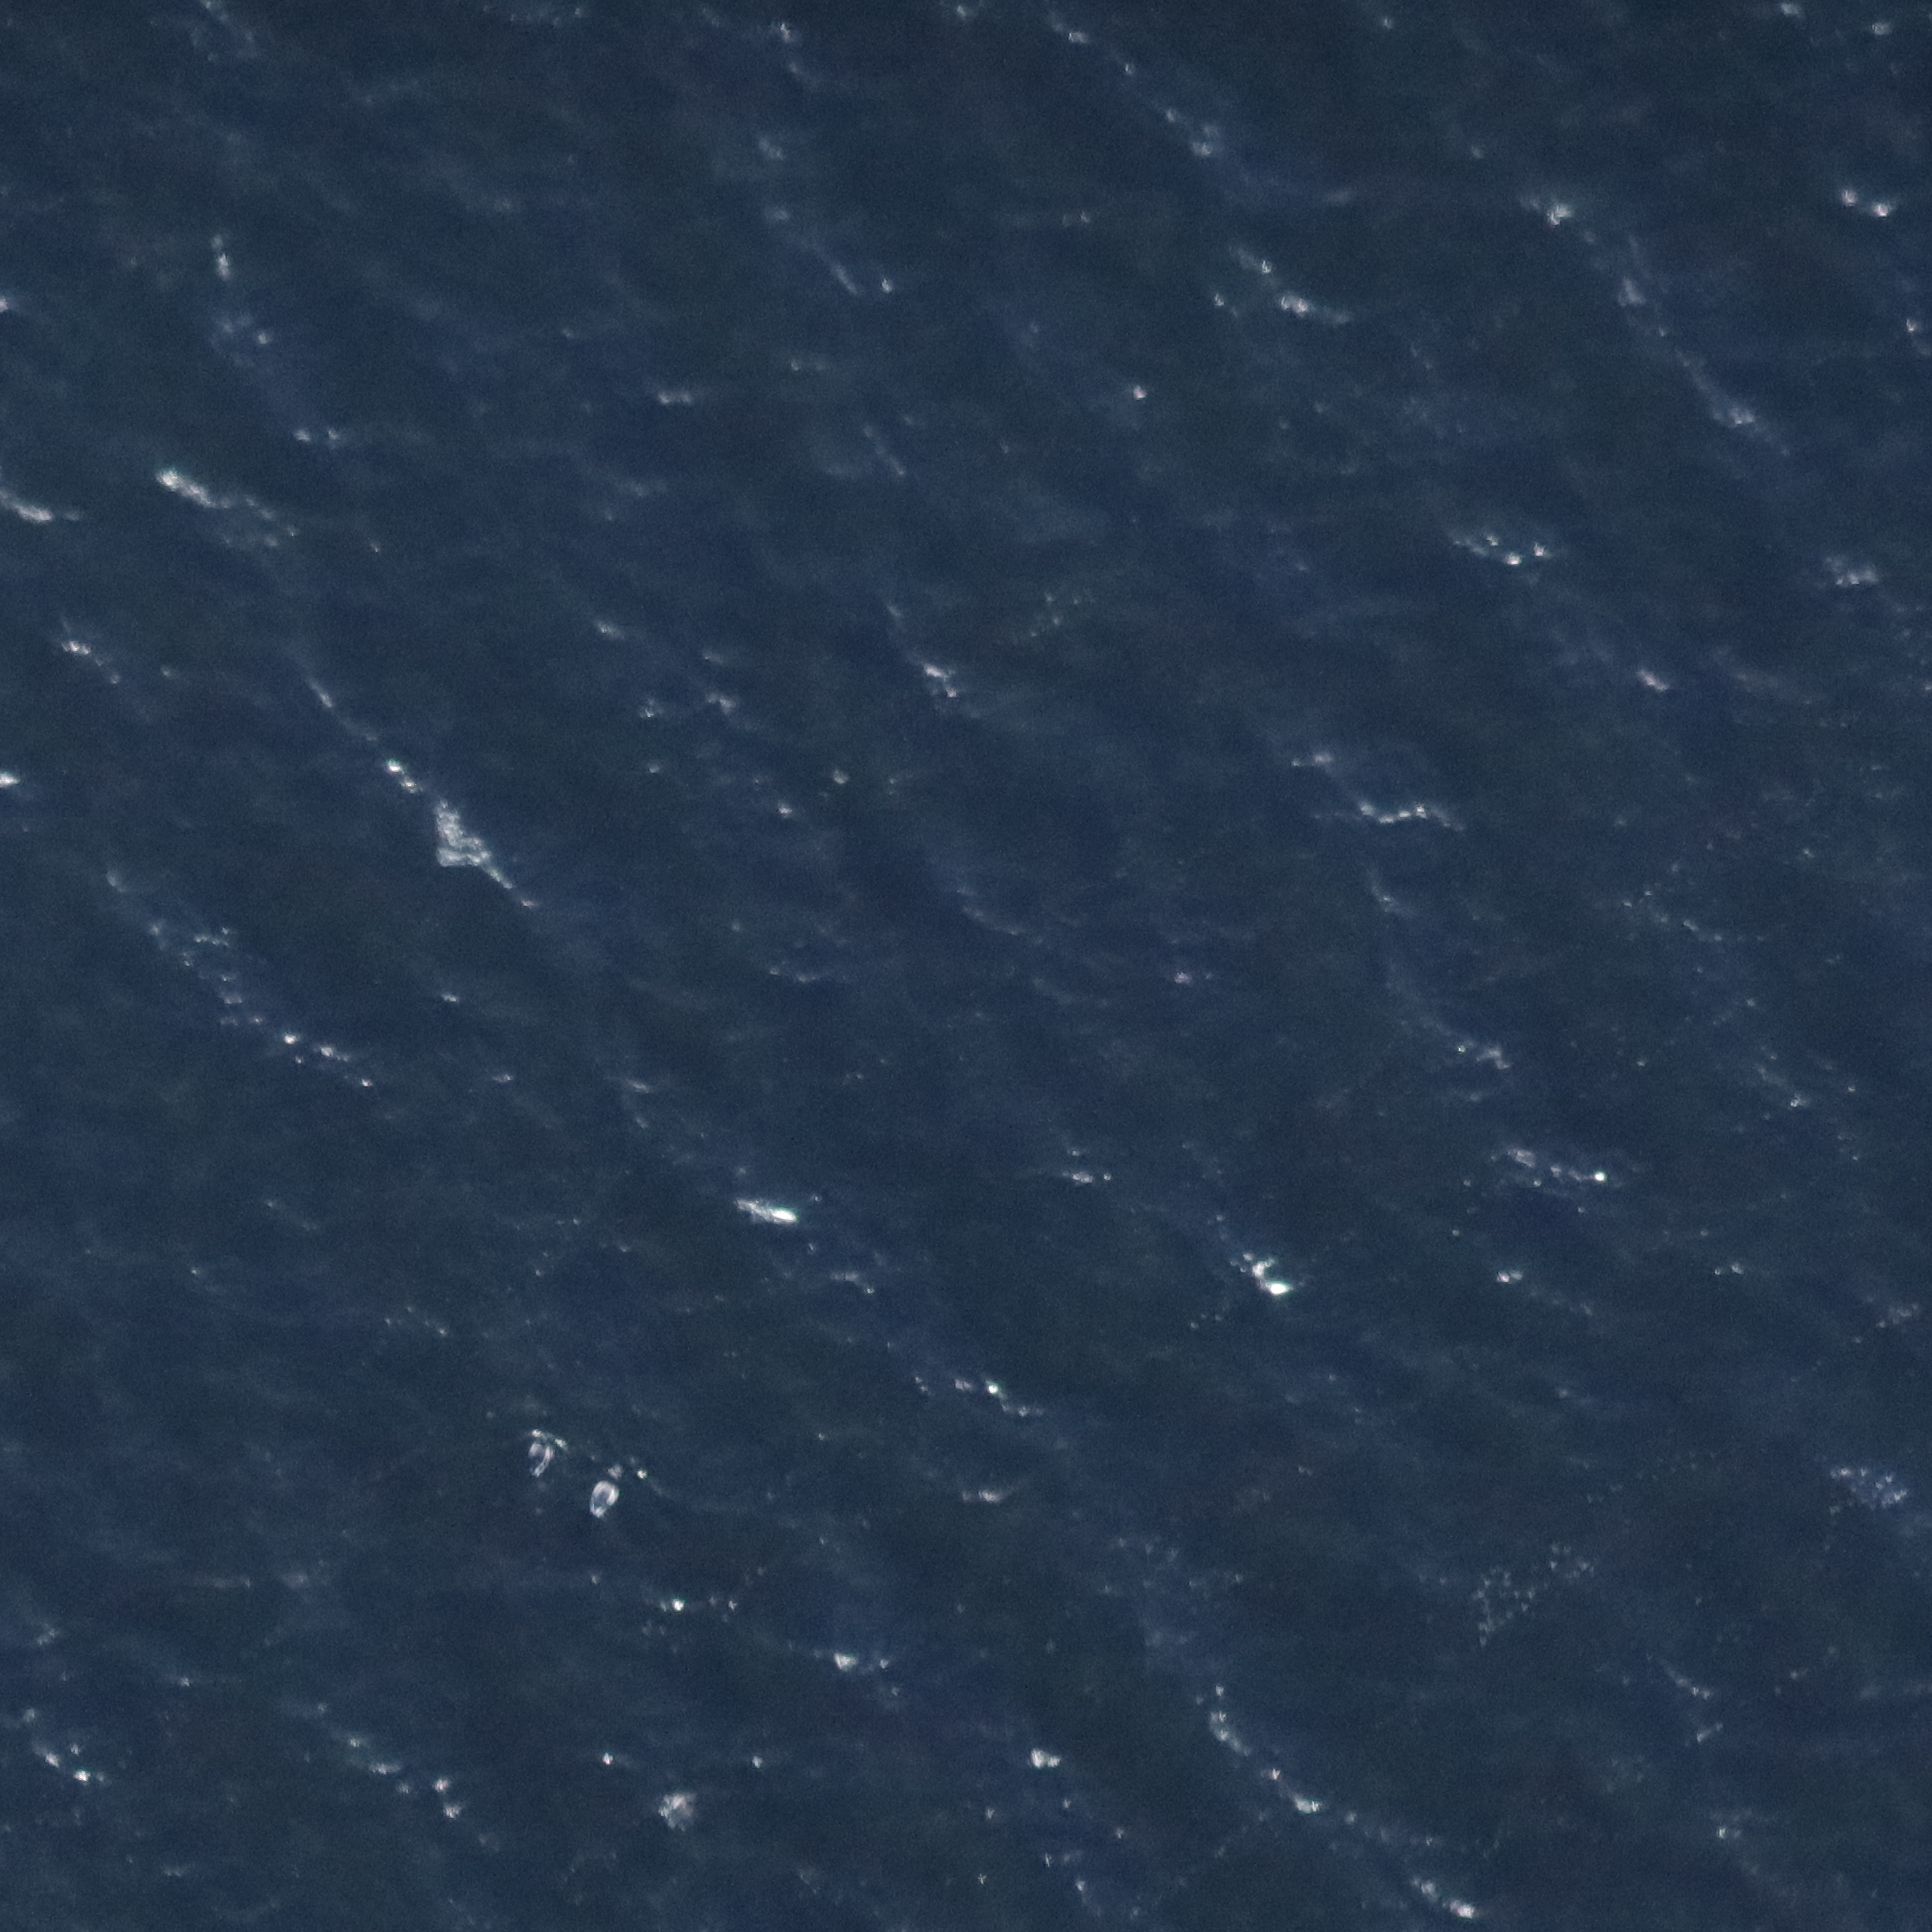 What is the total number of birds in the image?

2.